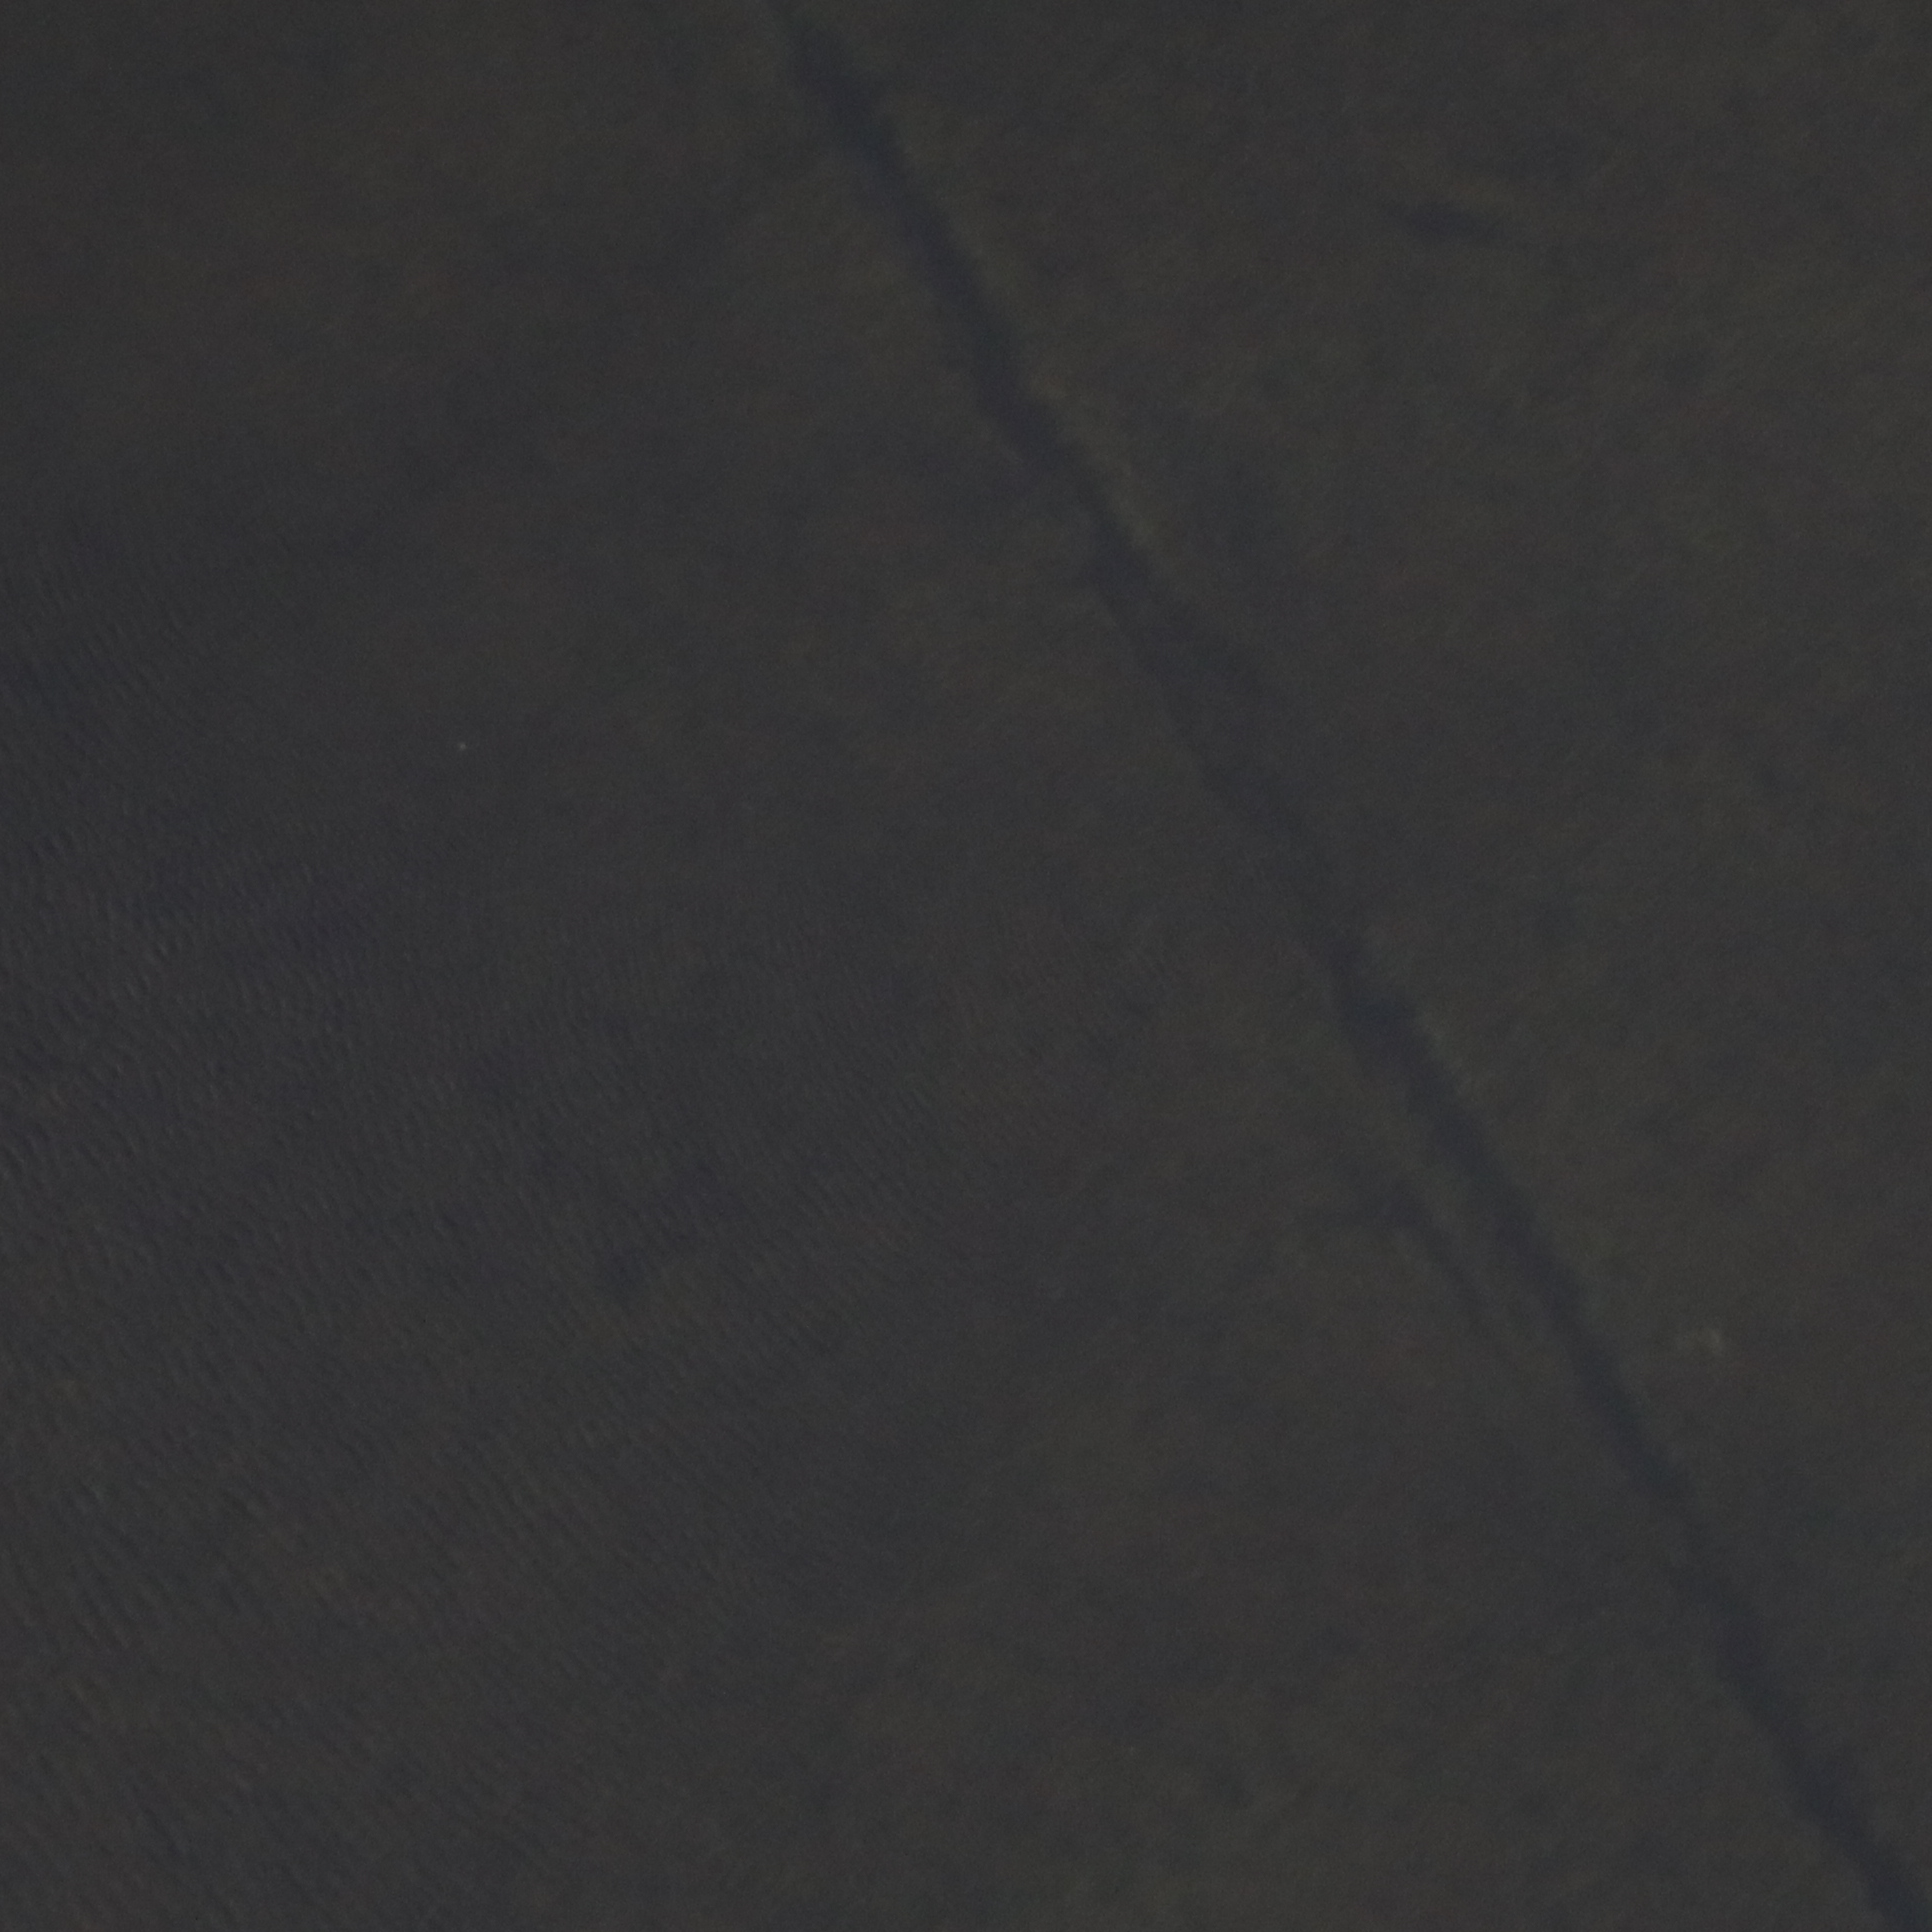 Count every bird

0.